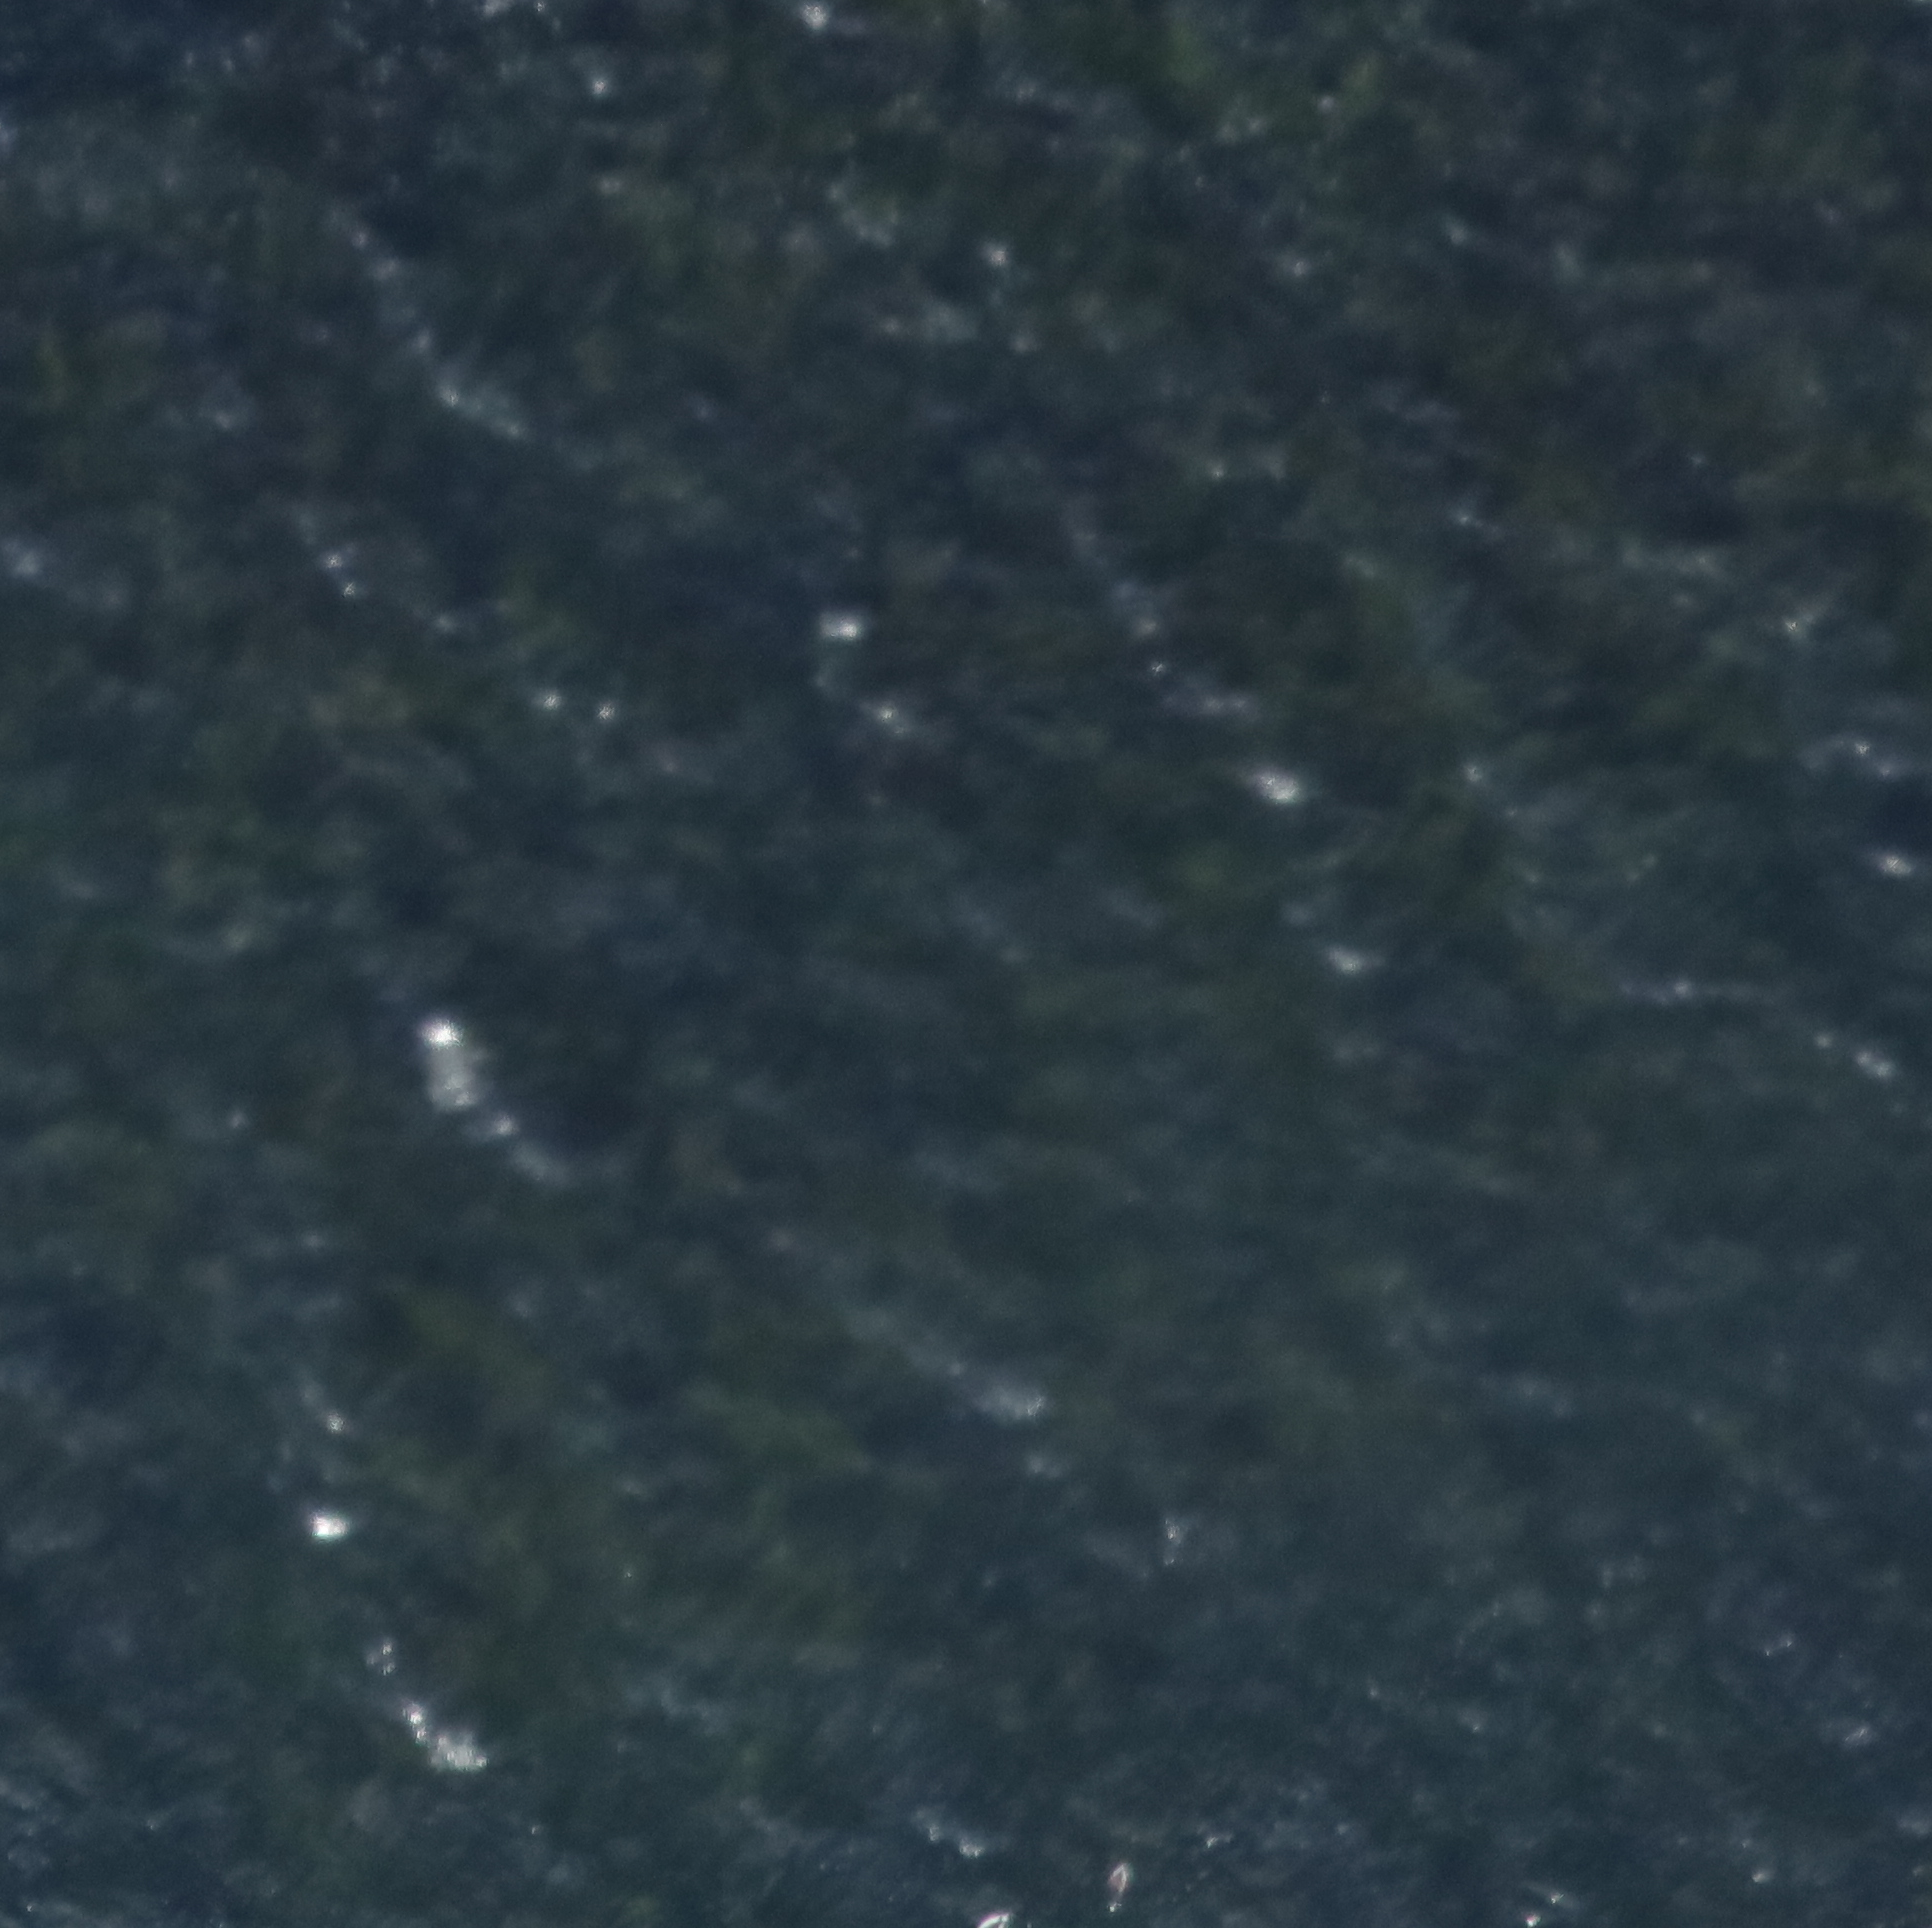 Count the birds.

2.